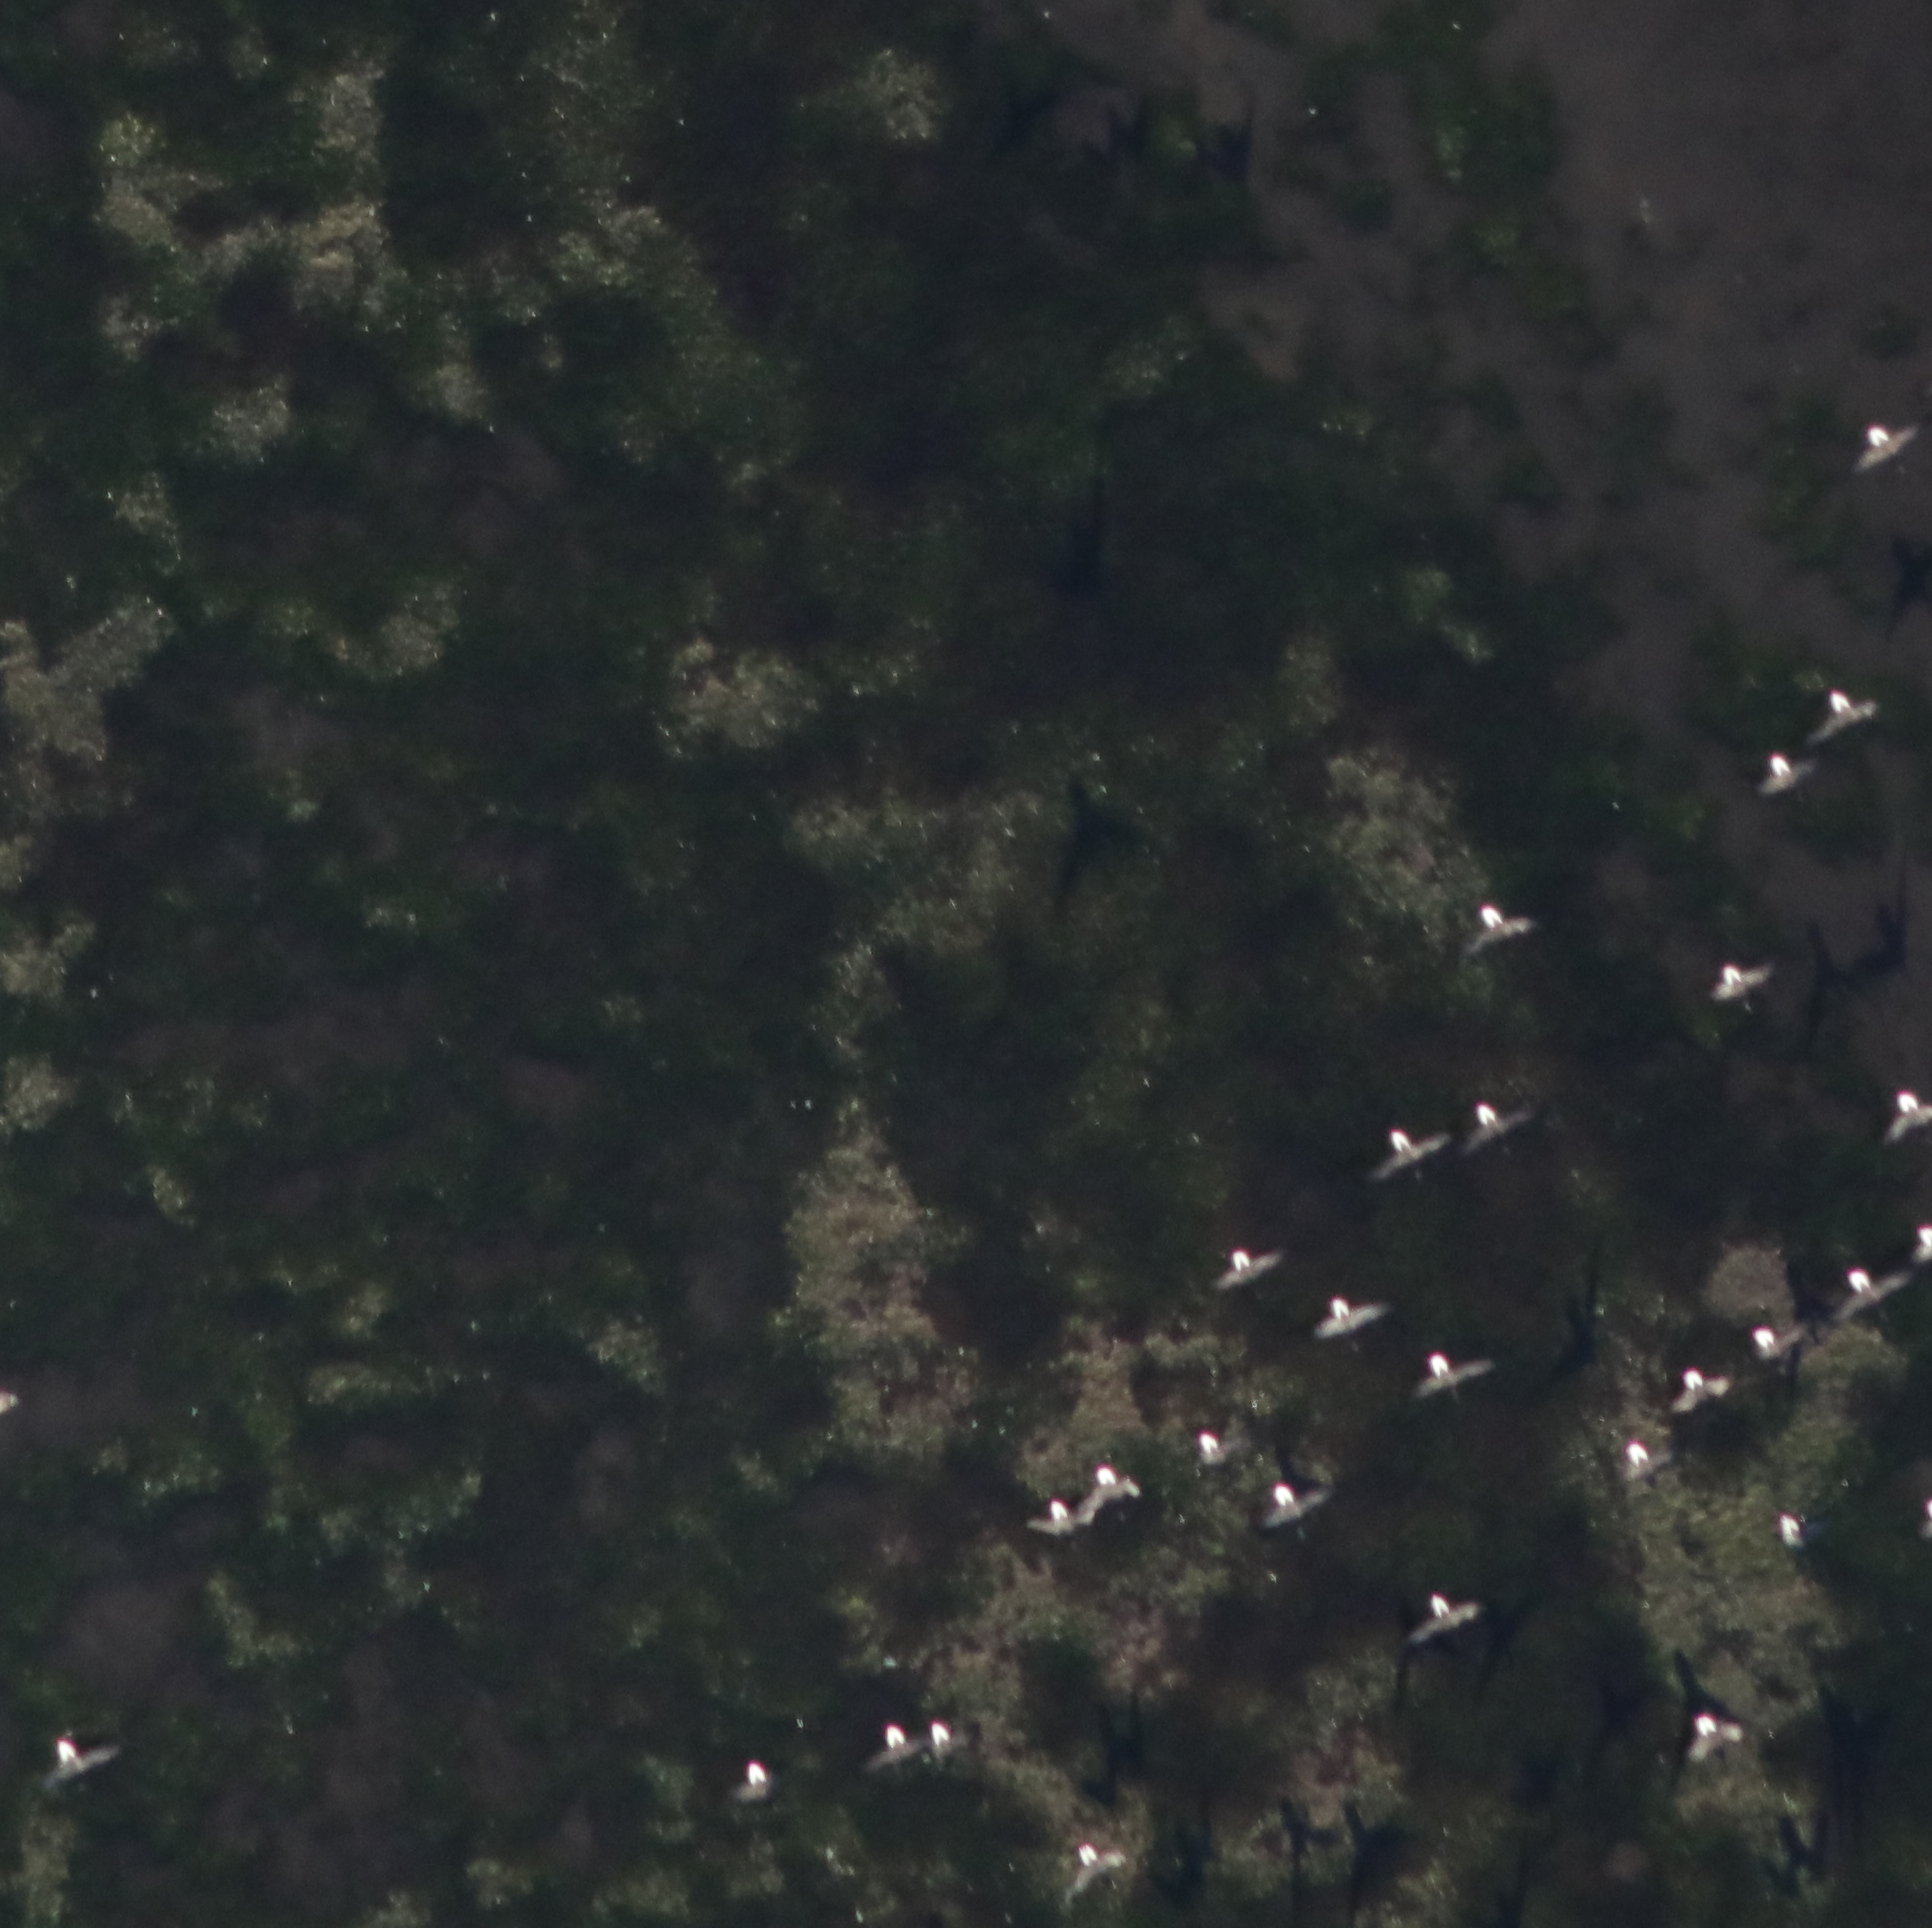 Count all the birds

27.